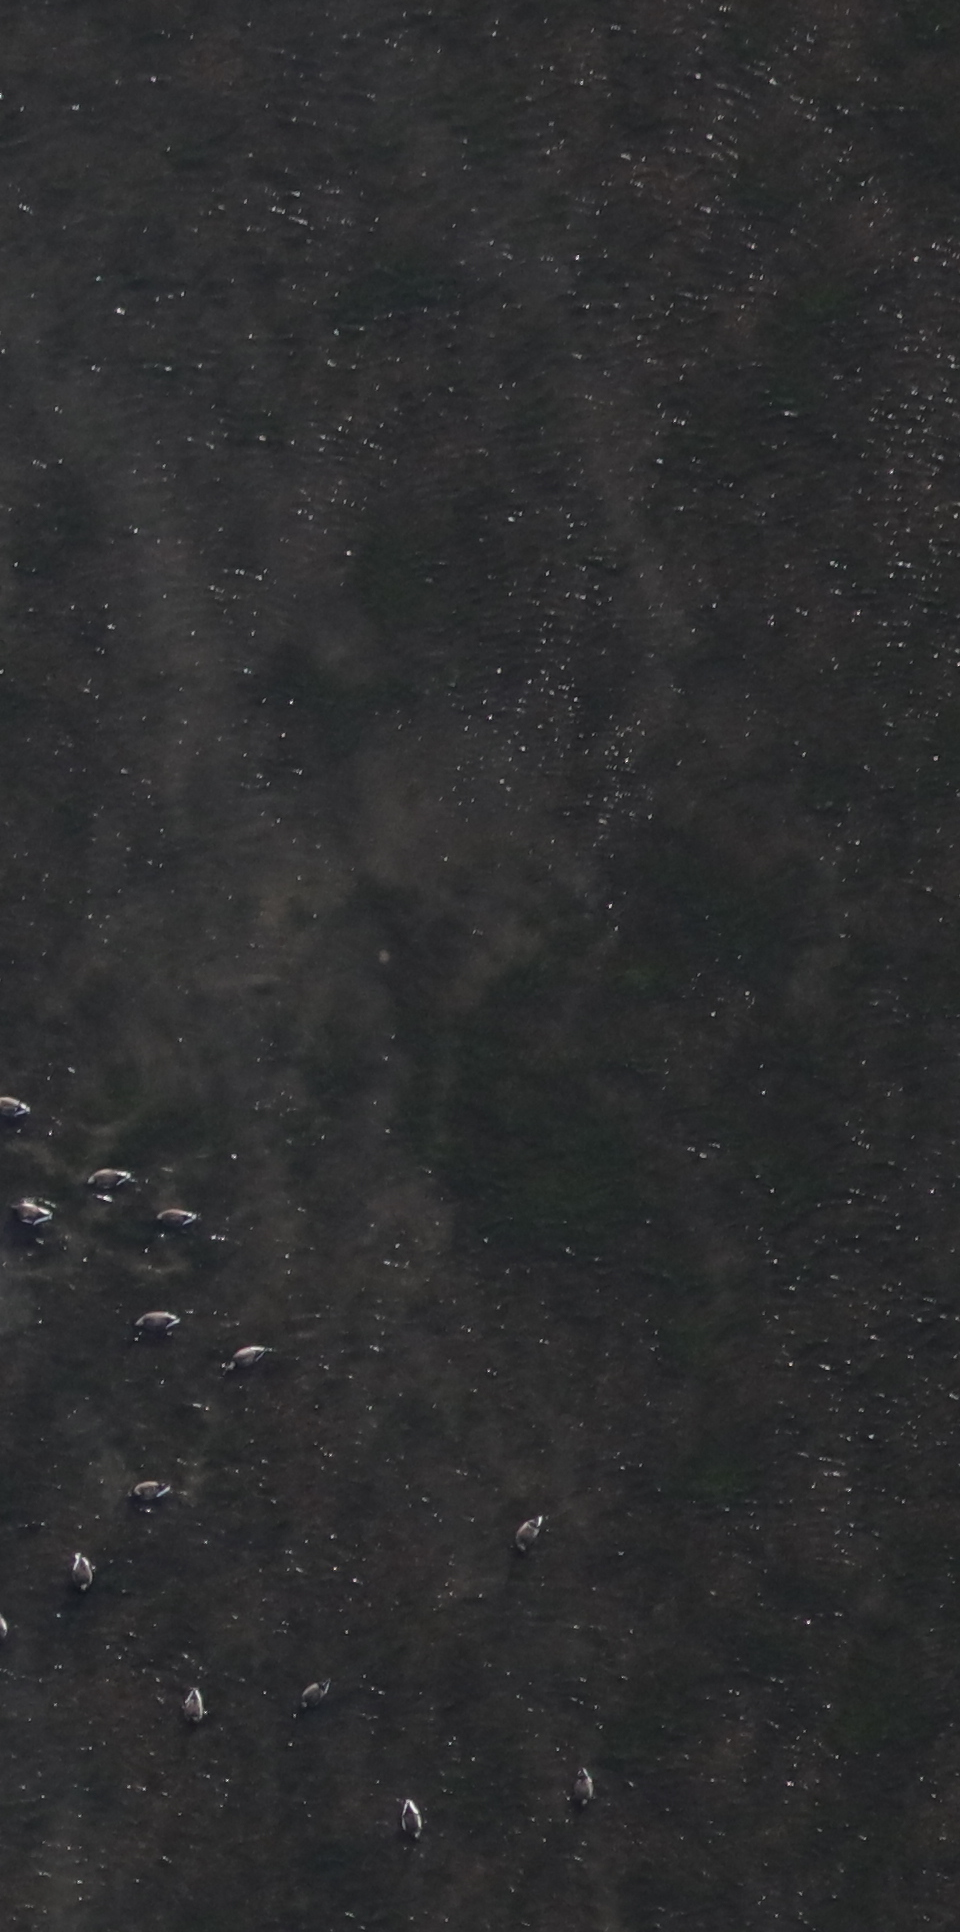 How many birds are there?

13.